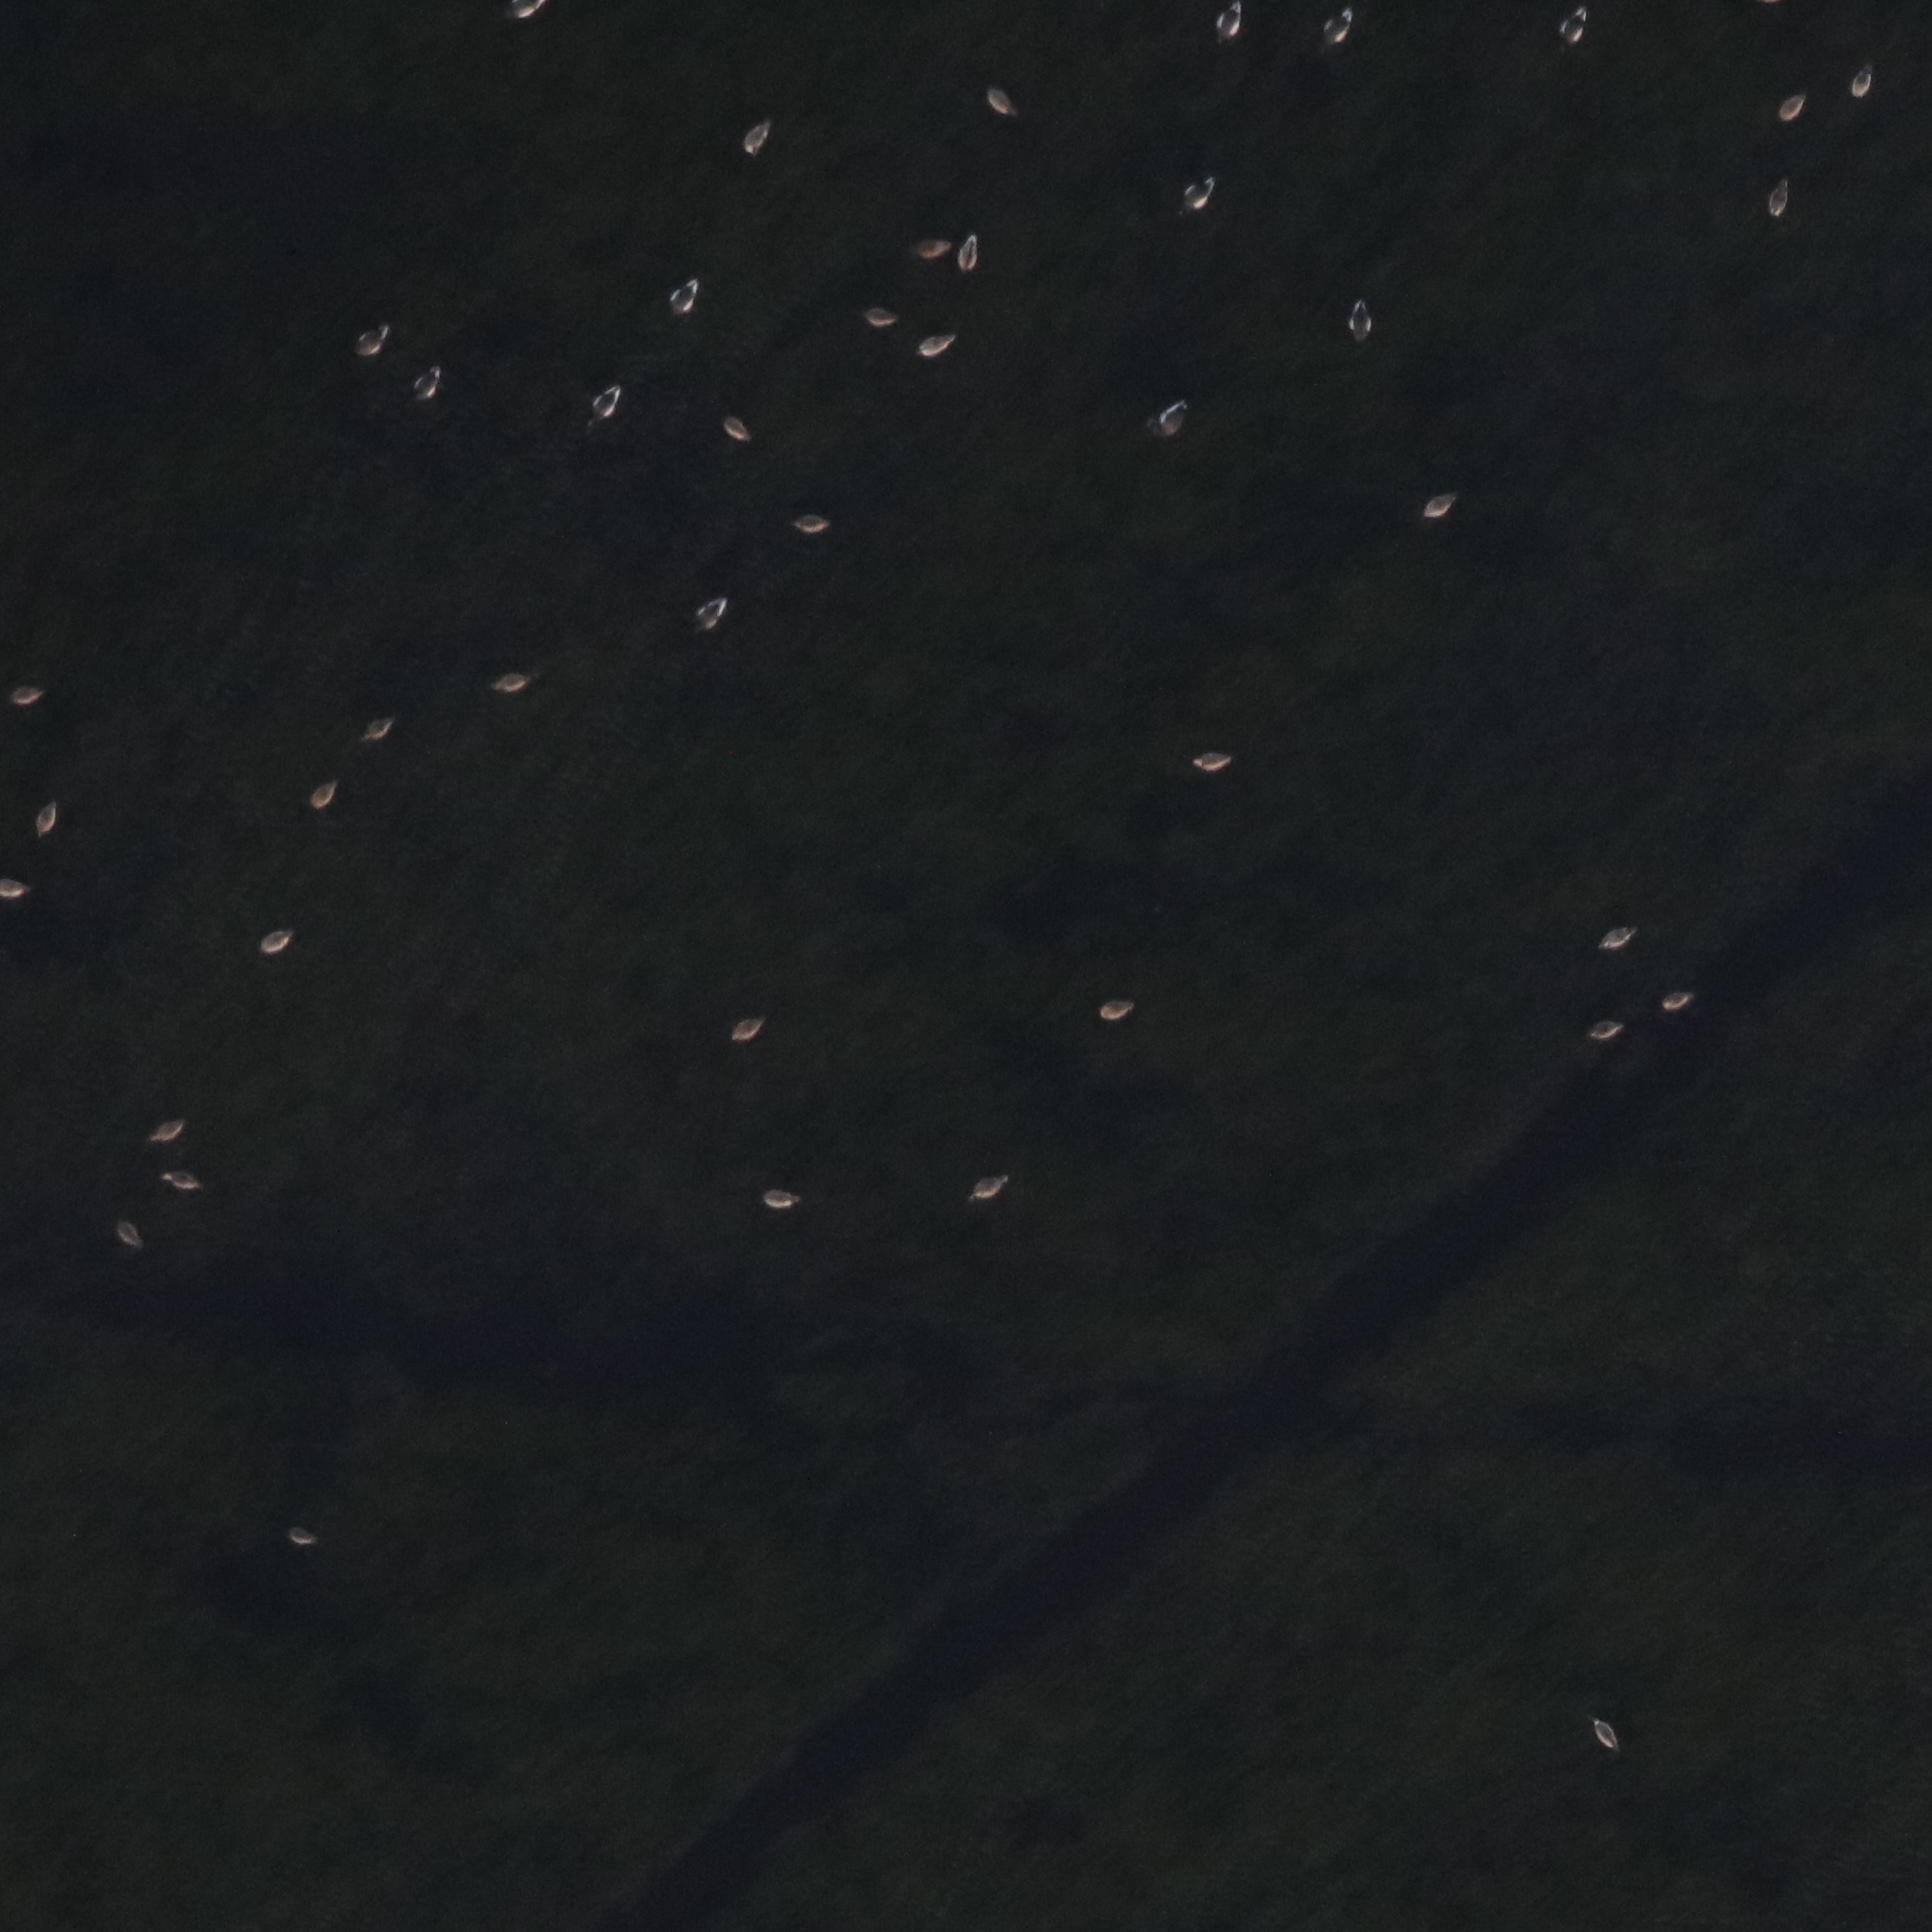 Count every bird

43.